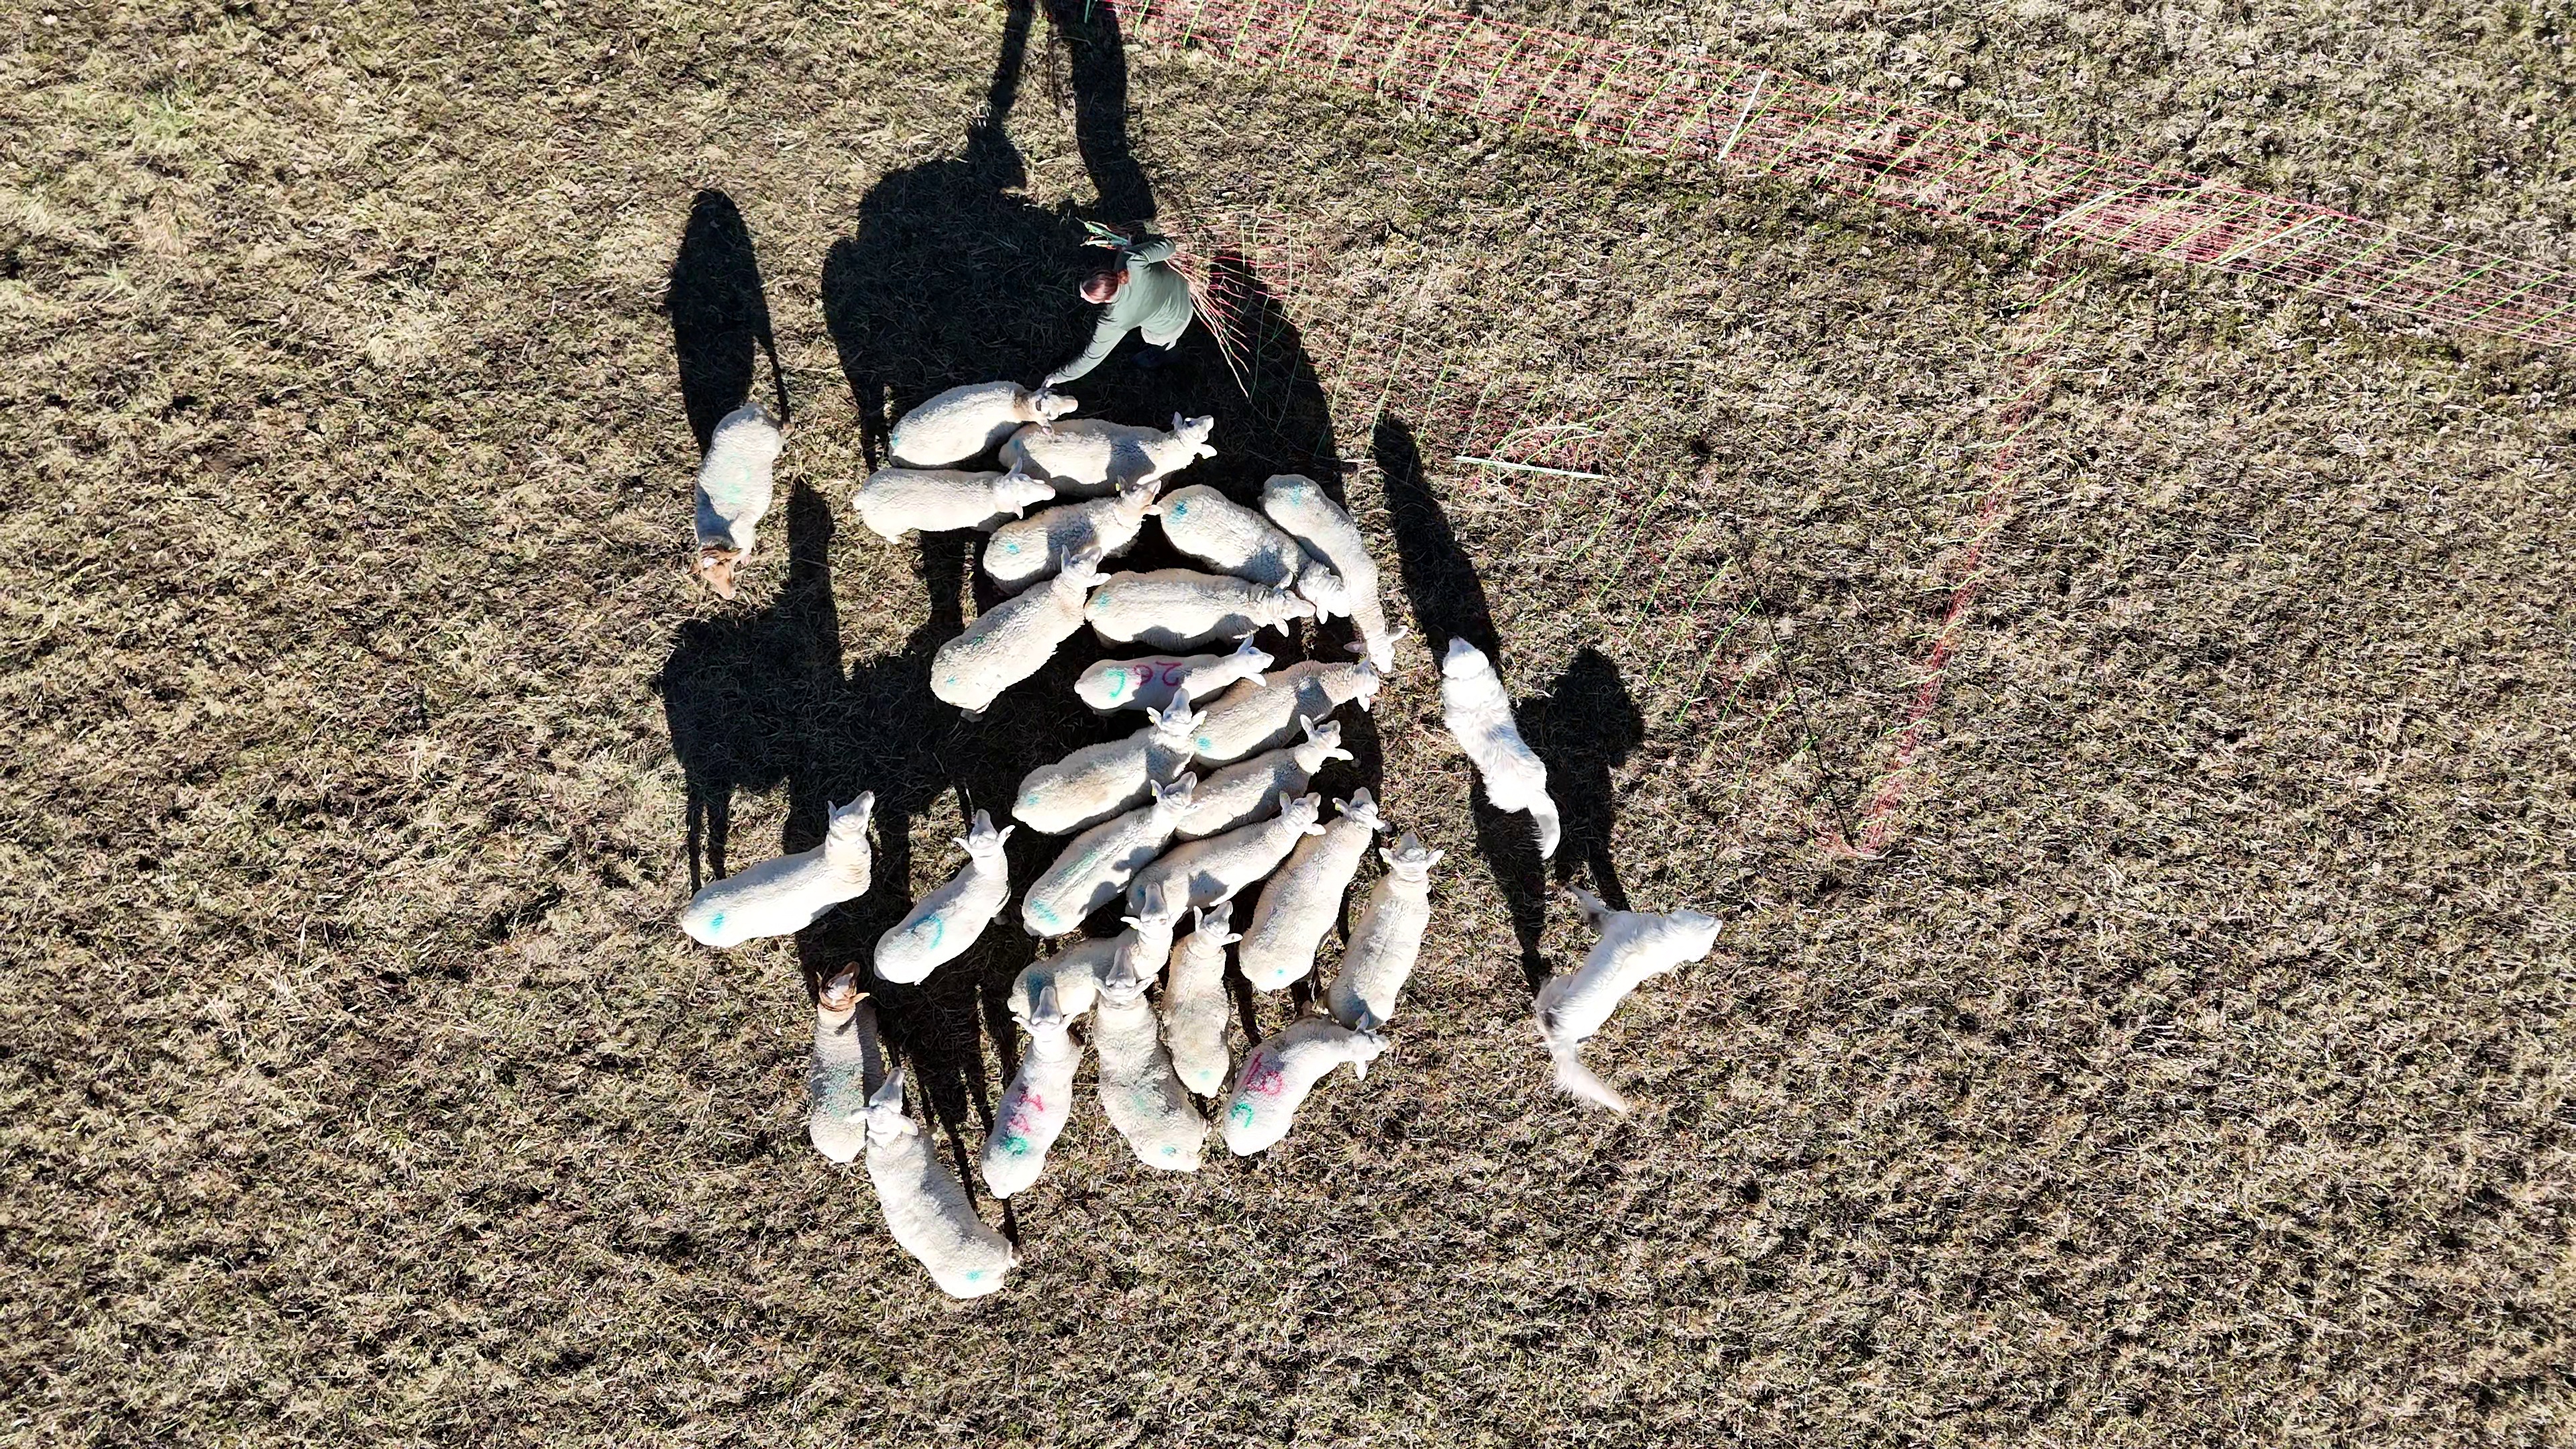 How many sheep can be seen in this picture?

26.